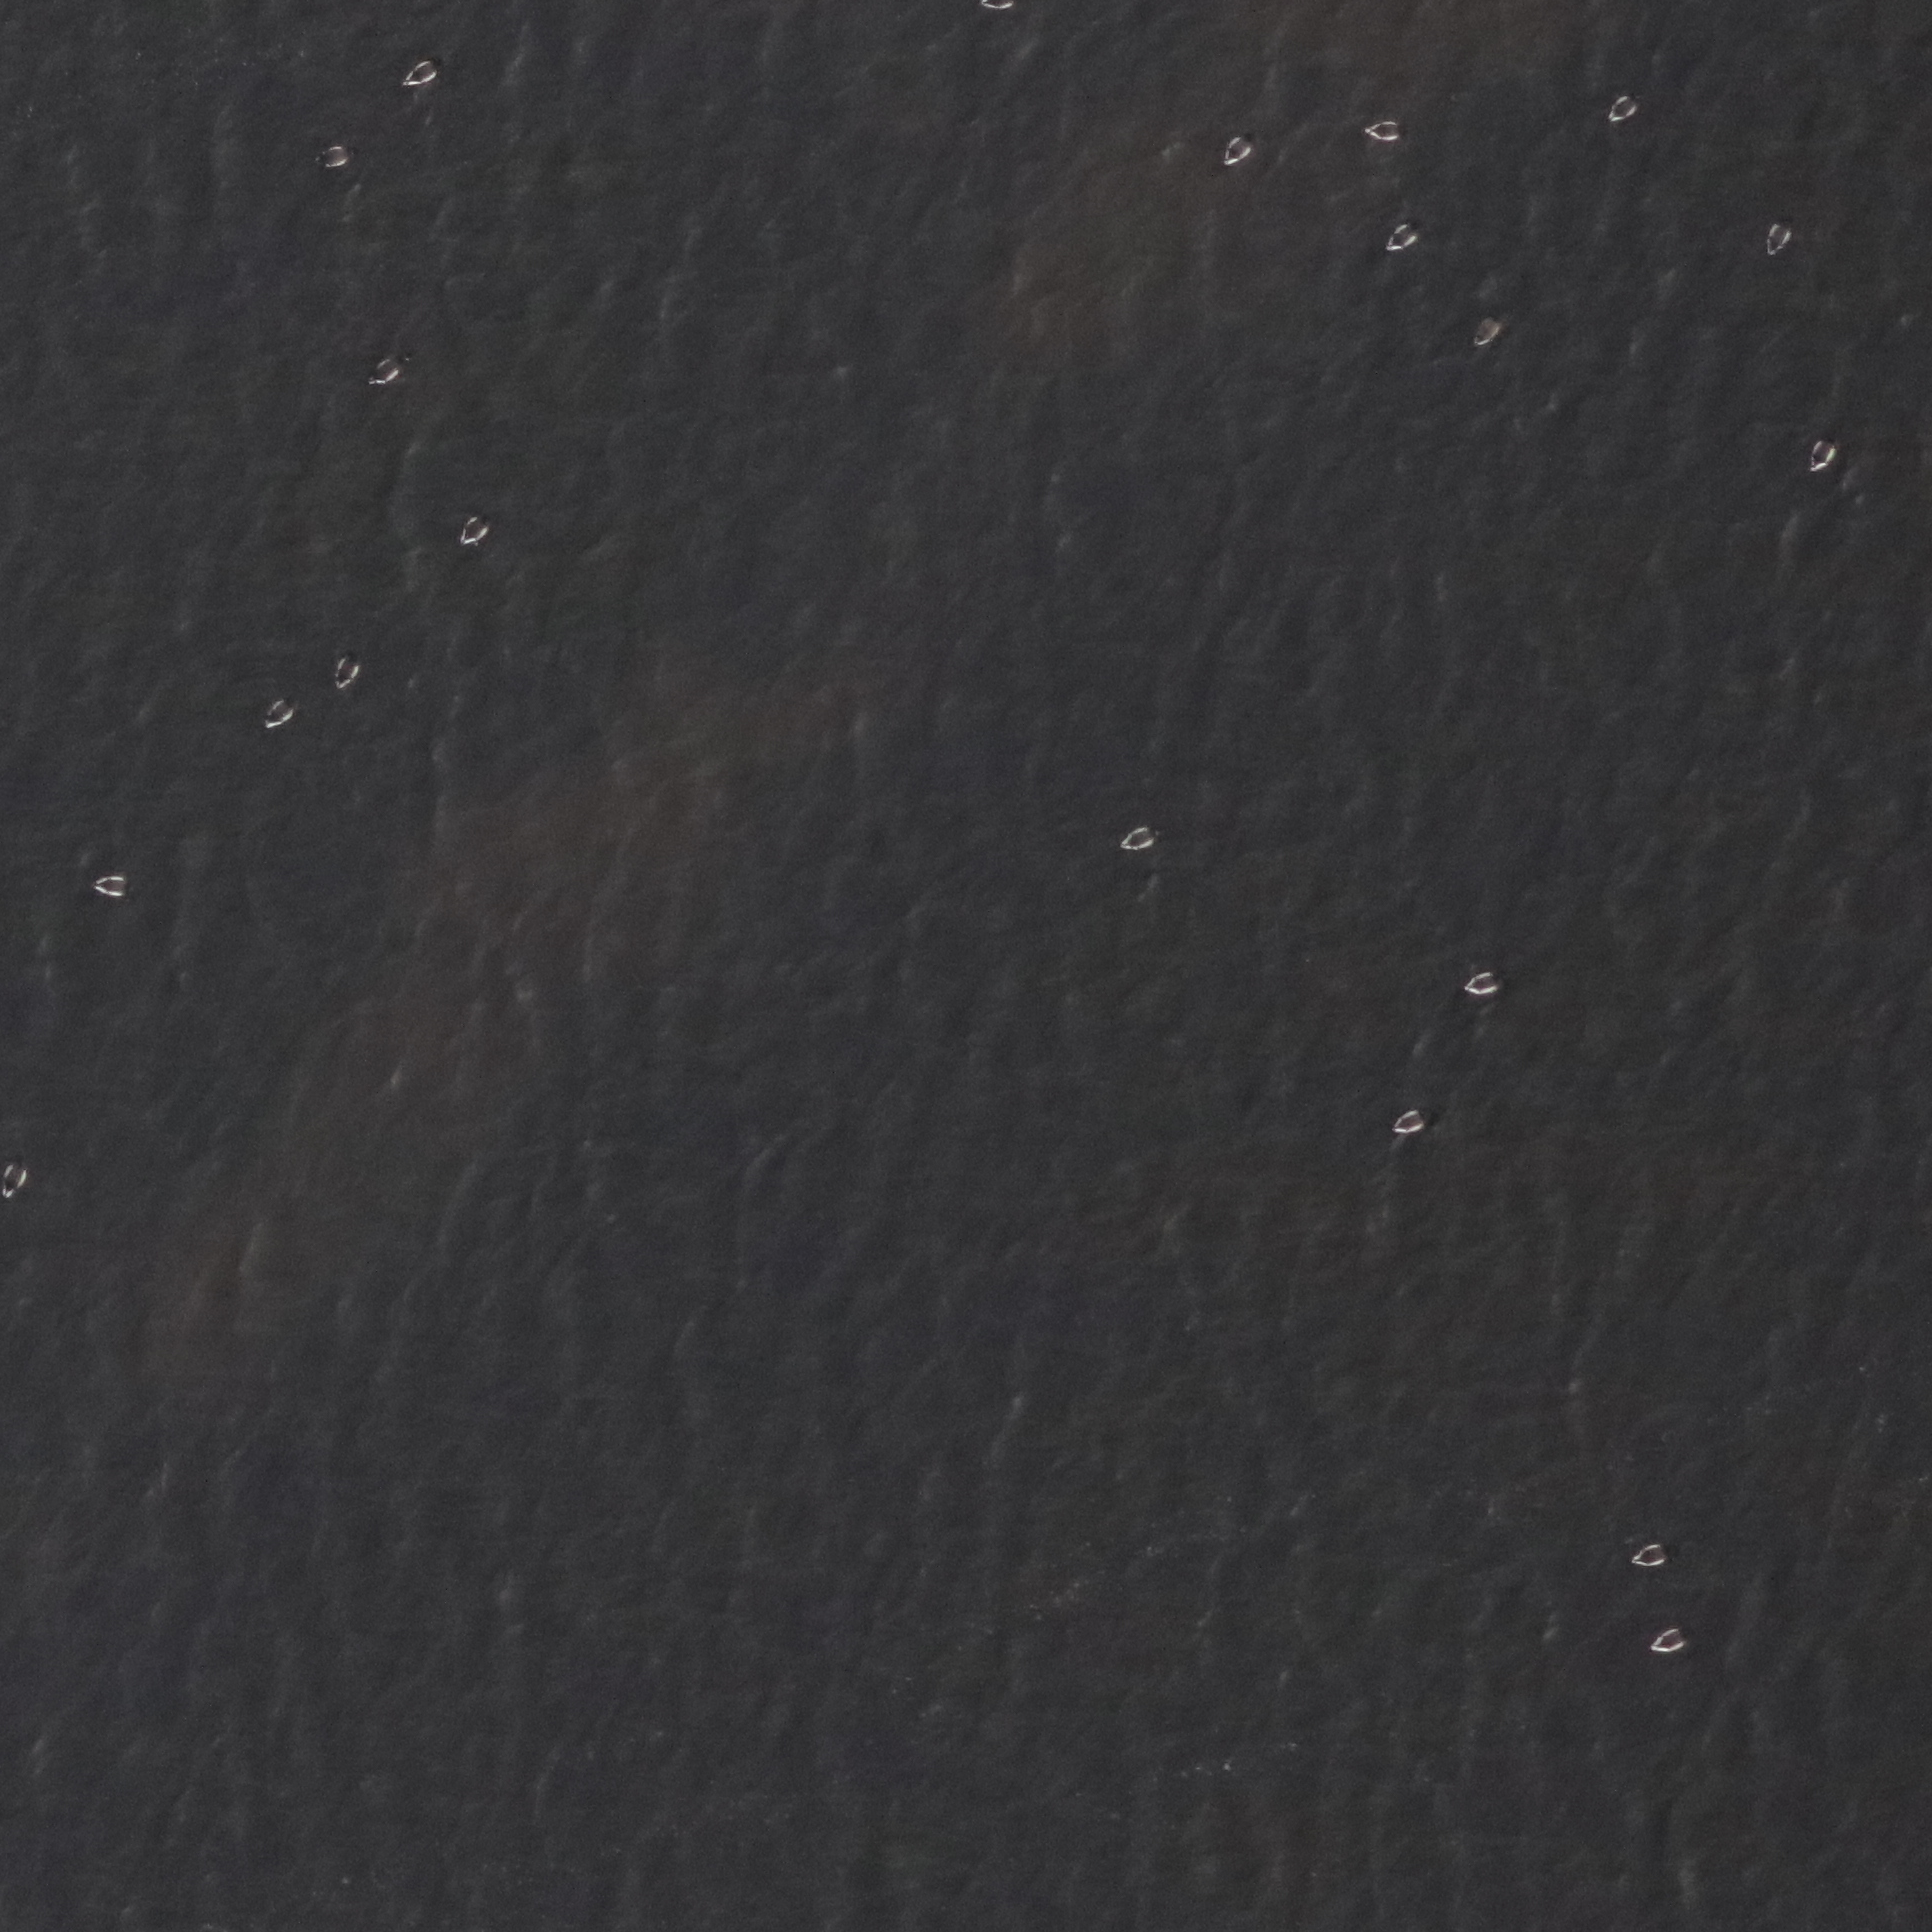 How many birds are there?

20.